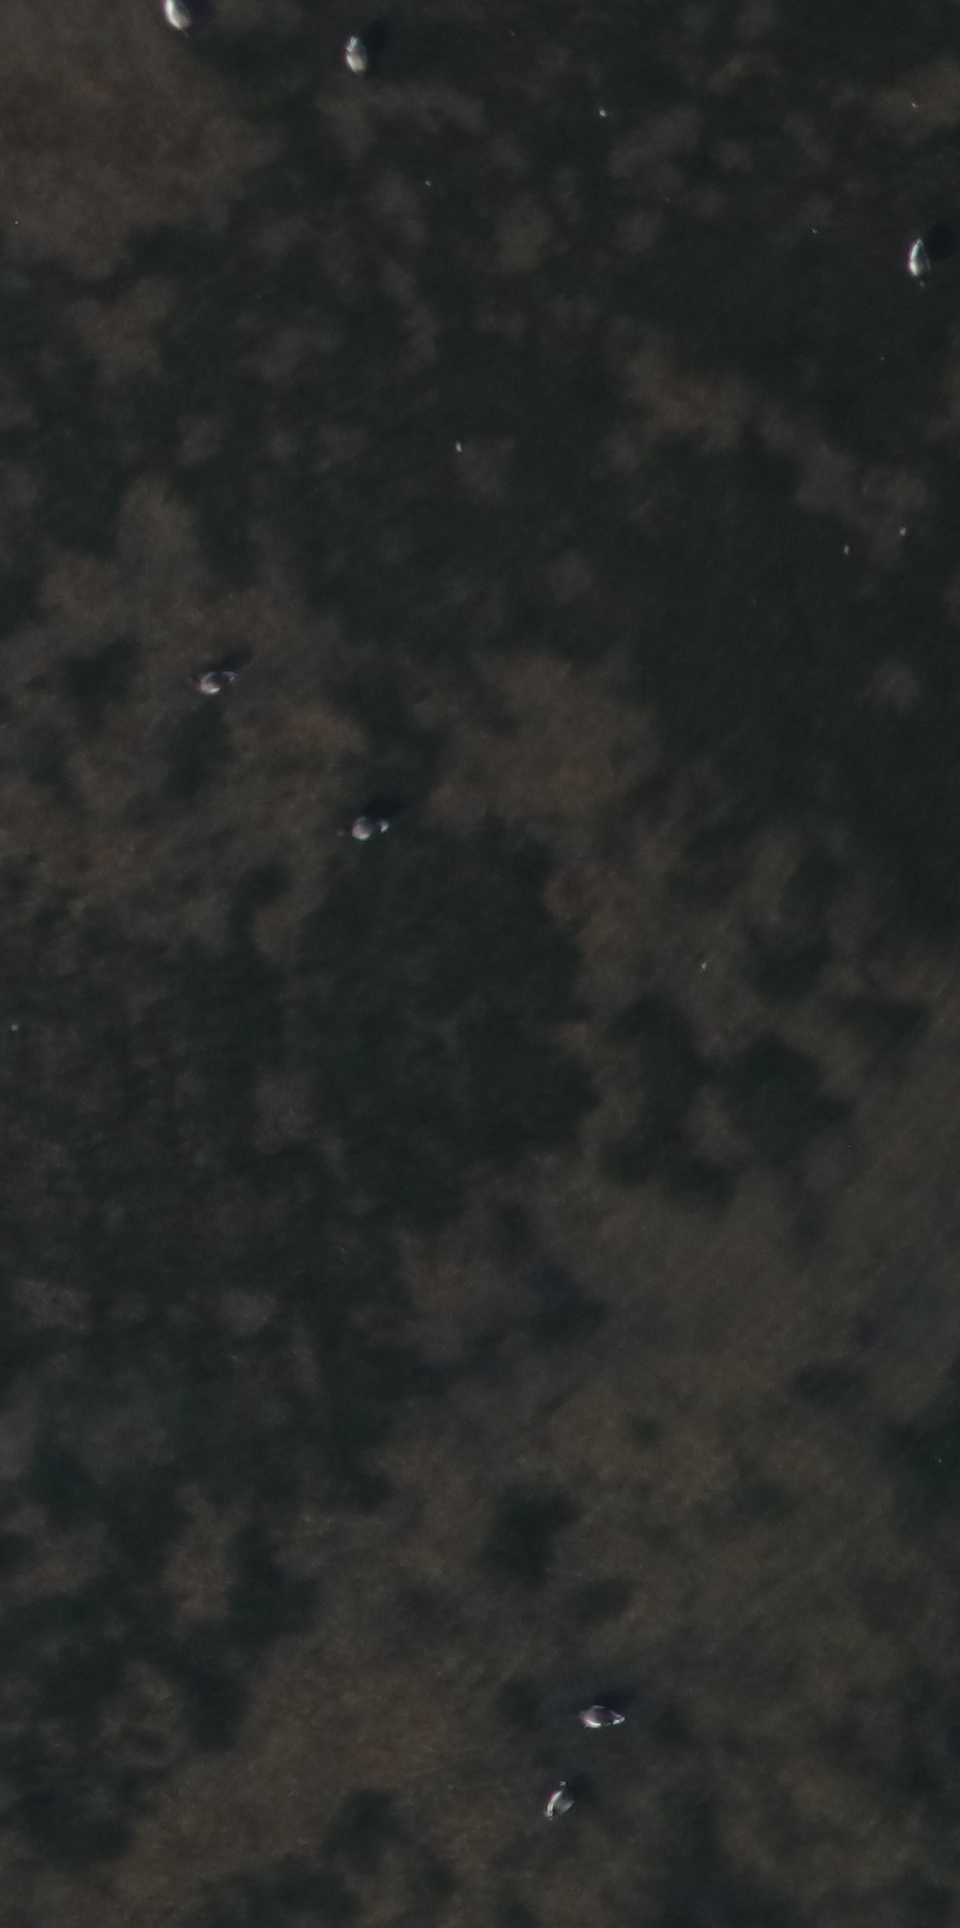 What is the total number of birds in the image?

7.